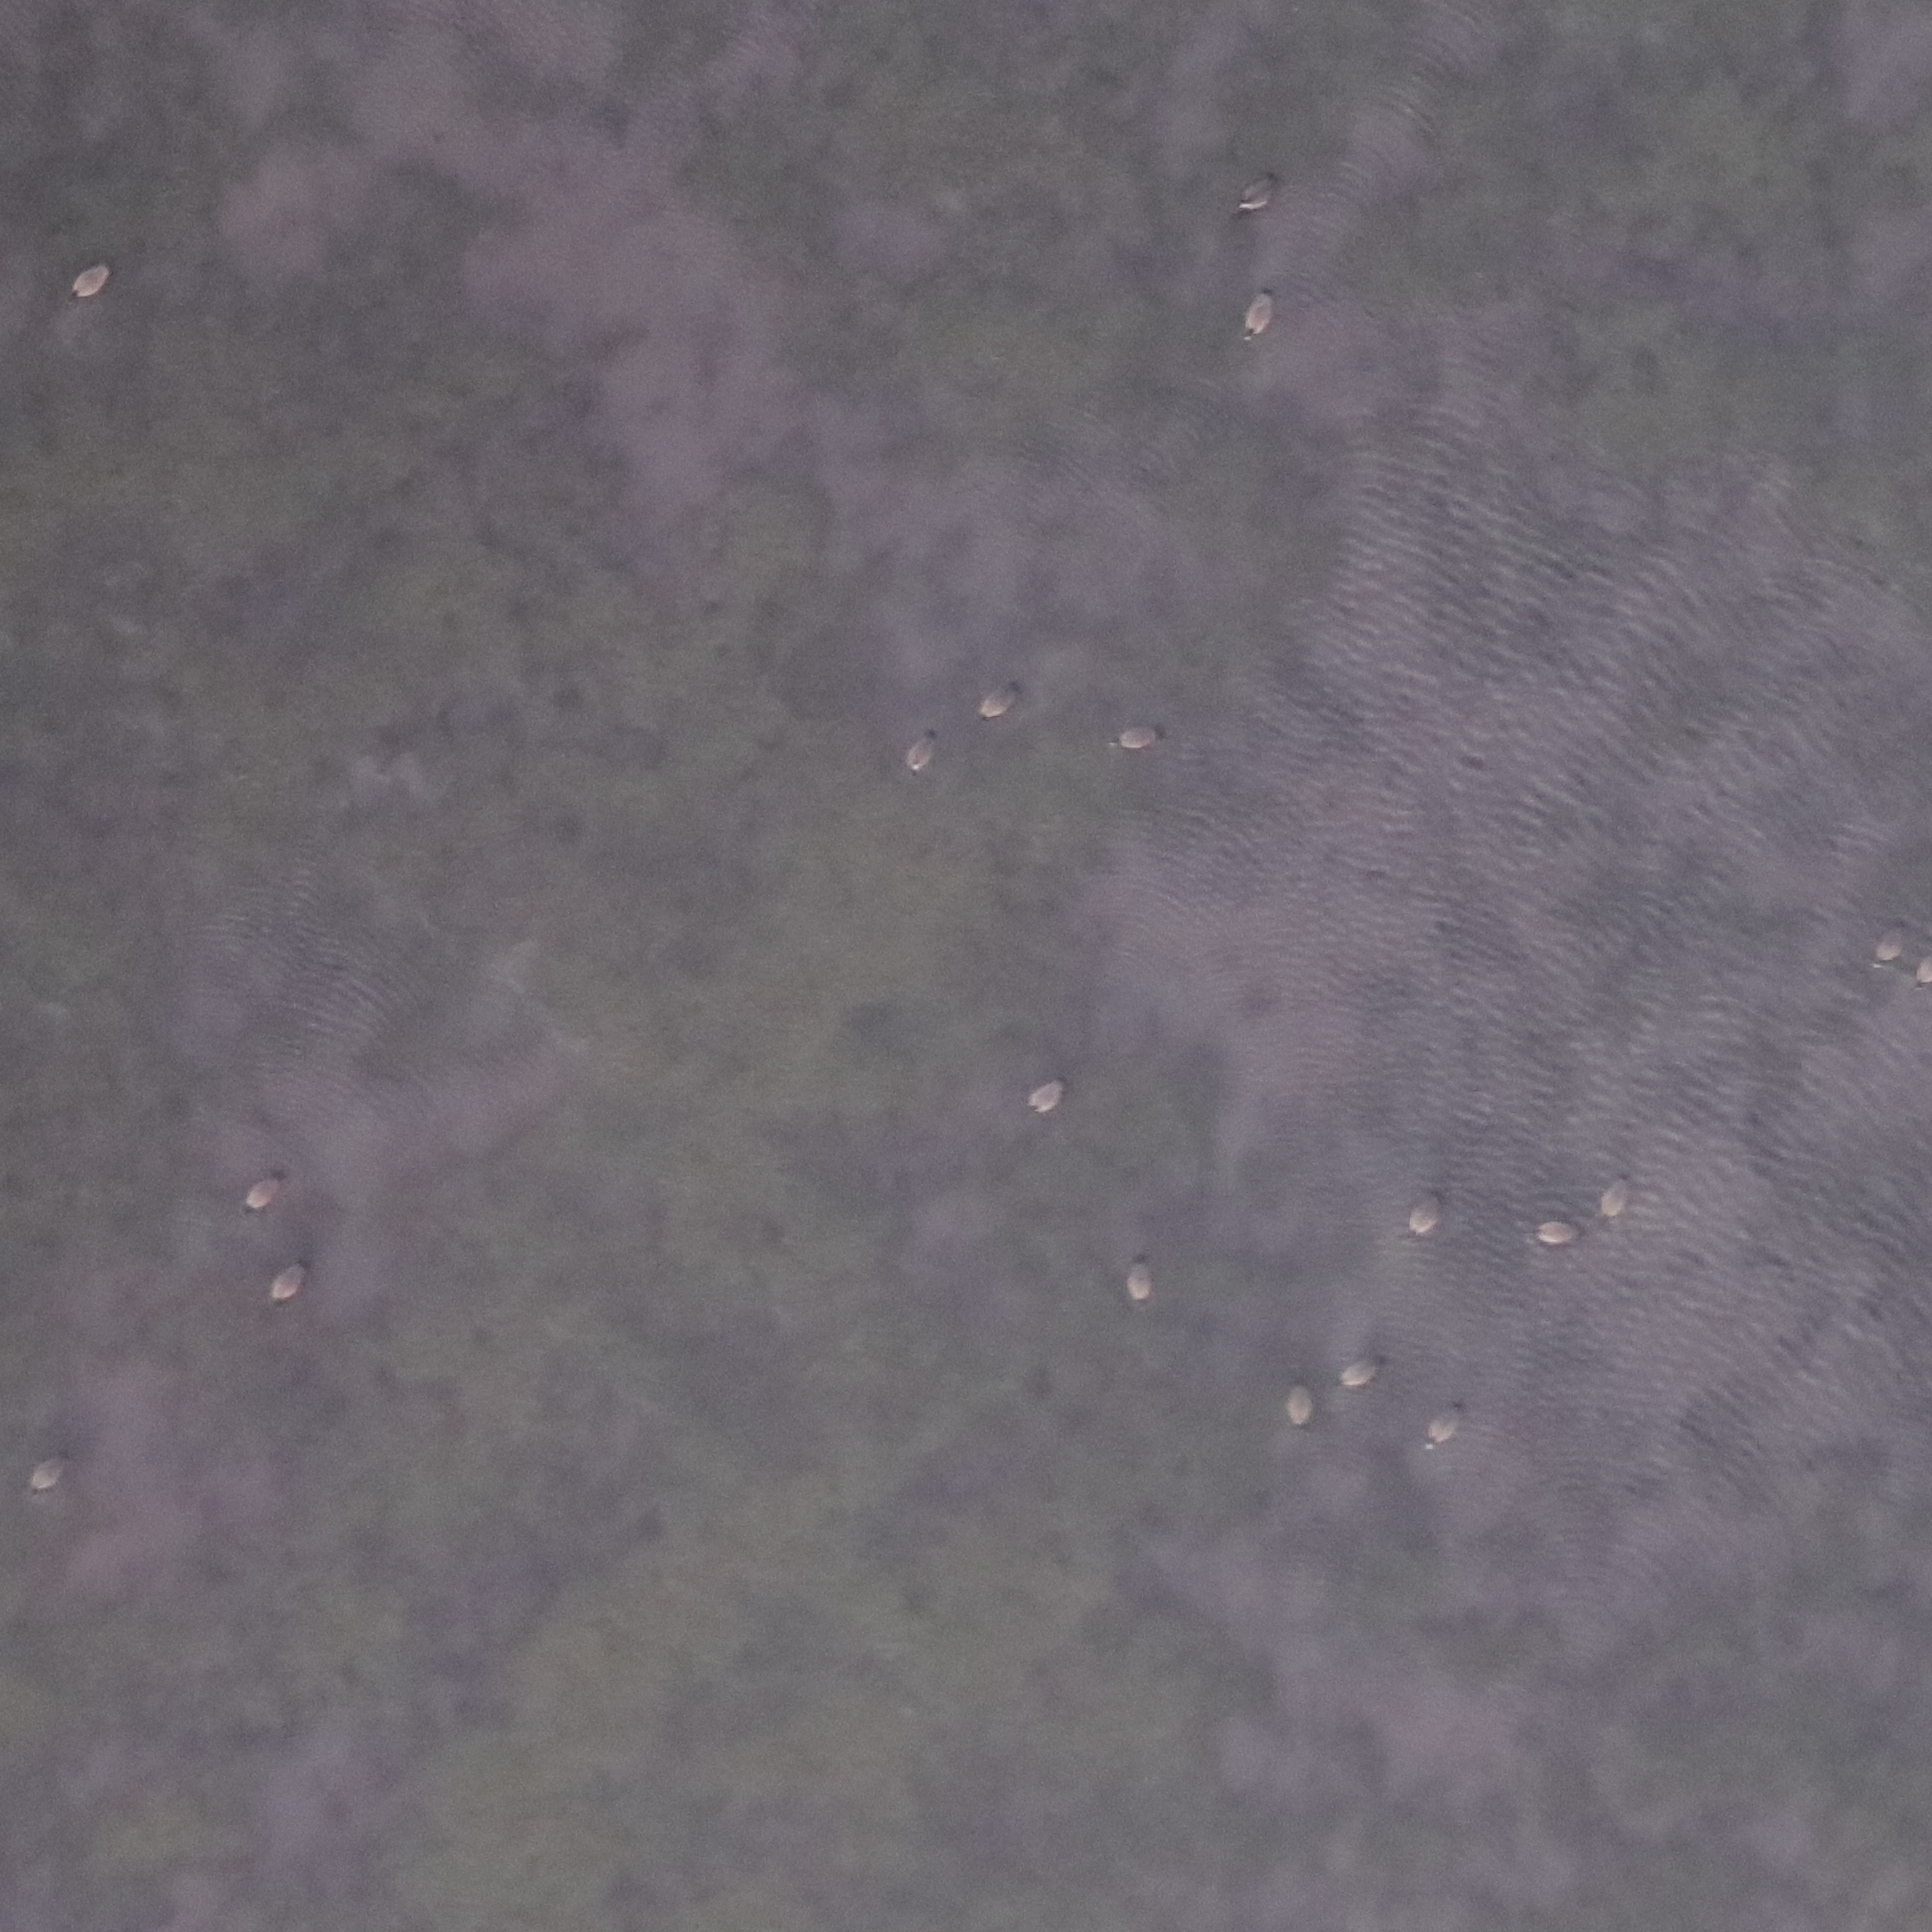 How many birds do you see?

18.